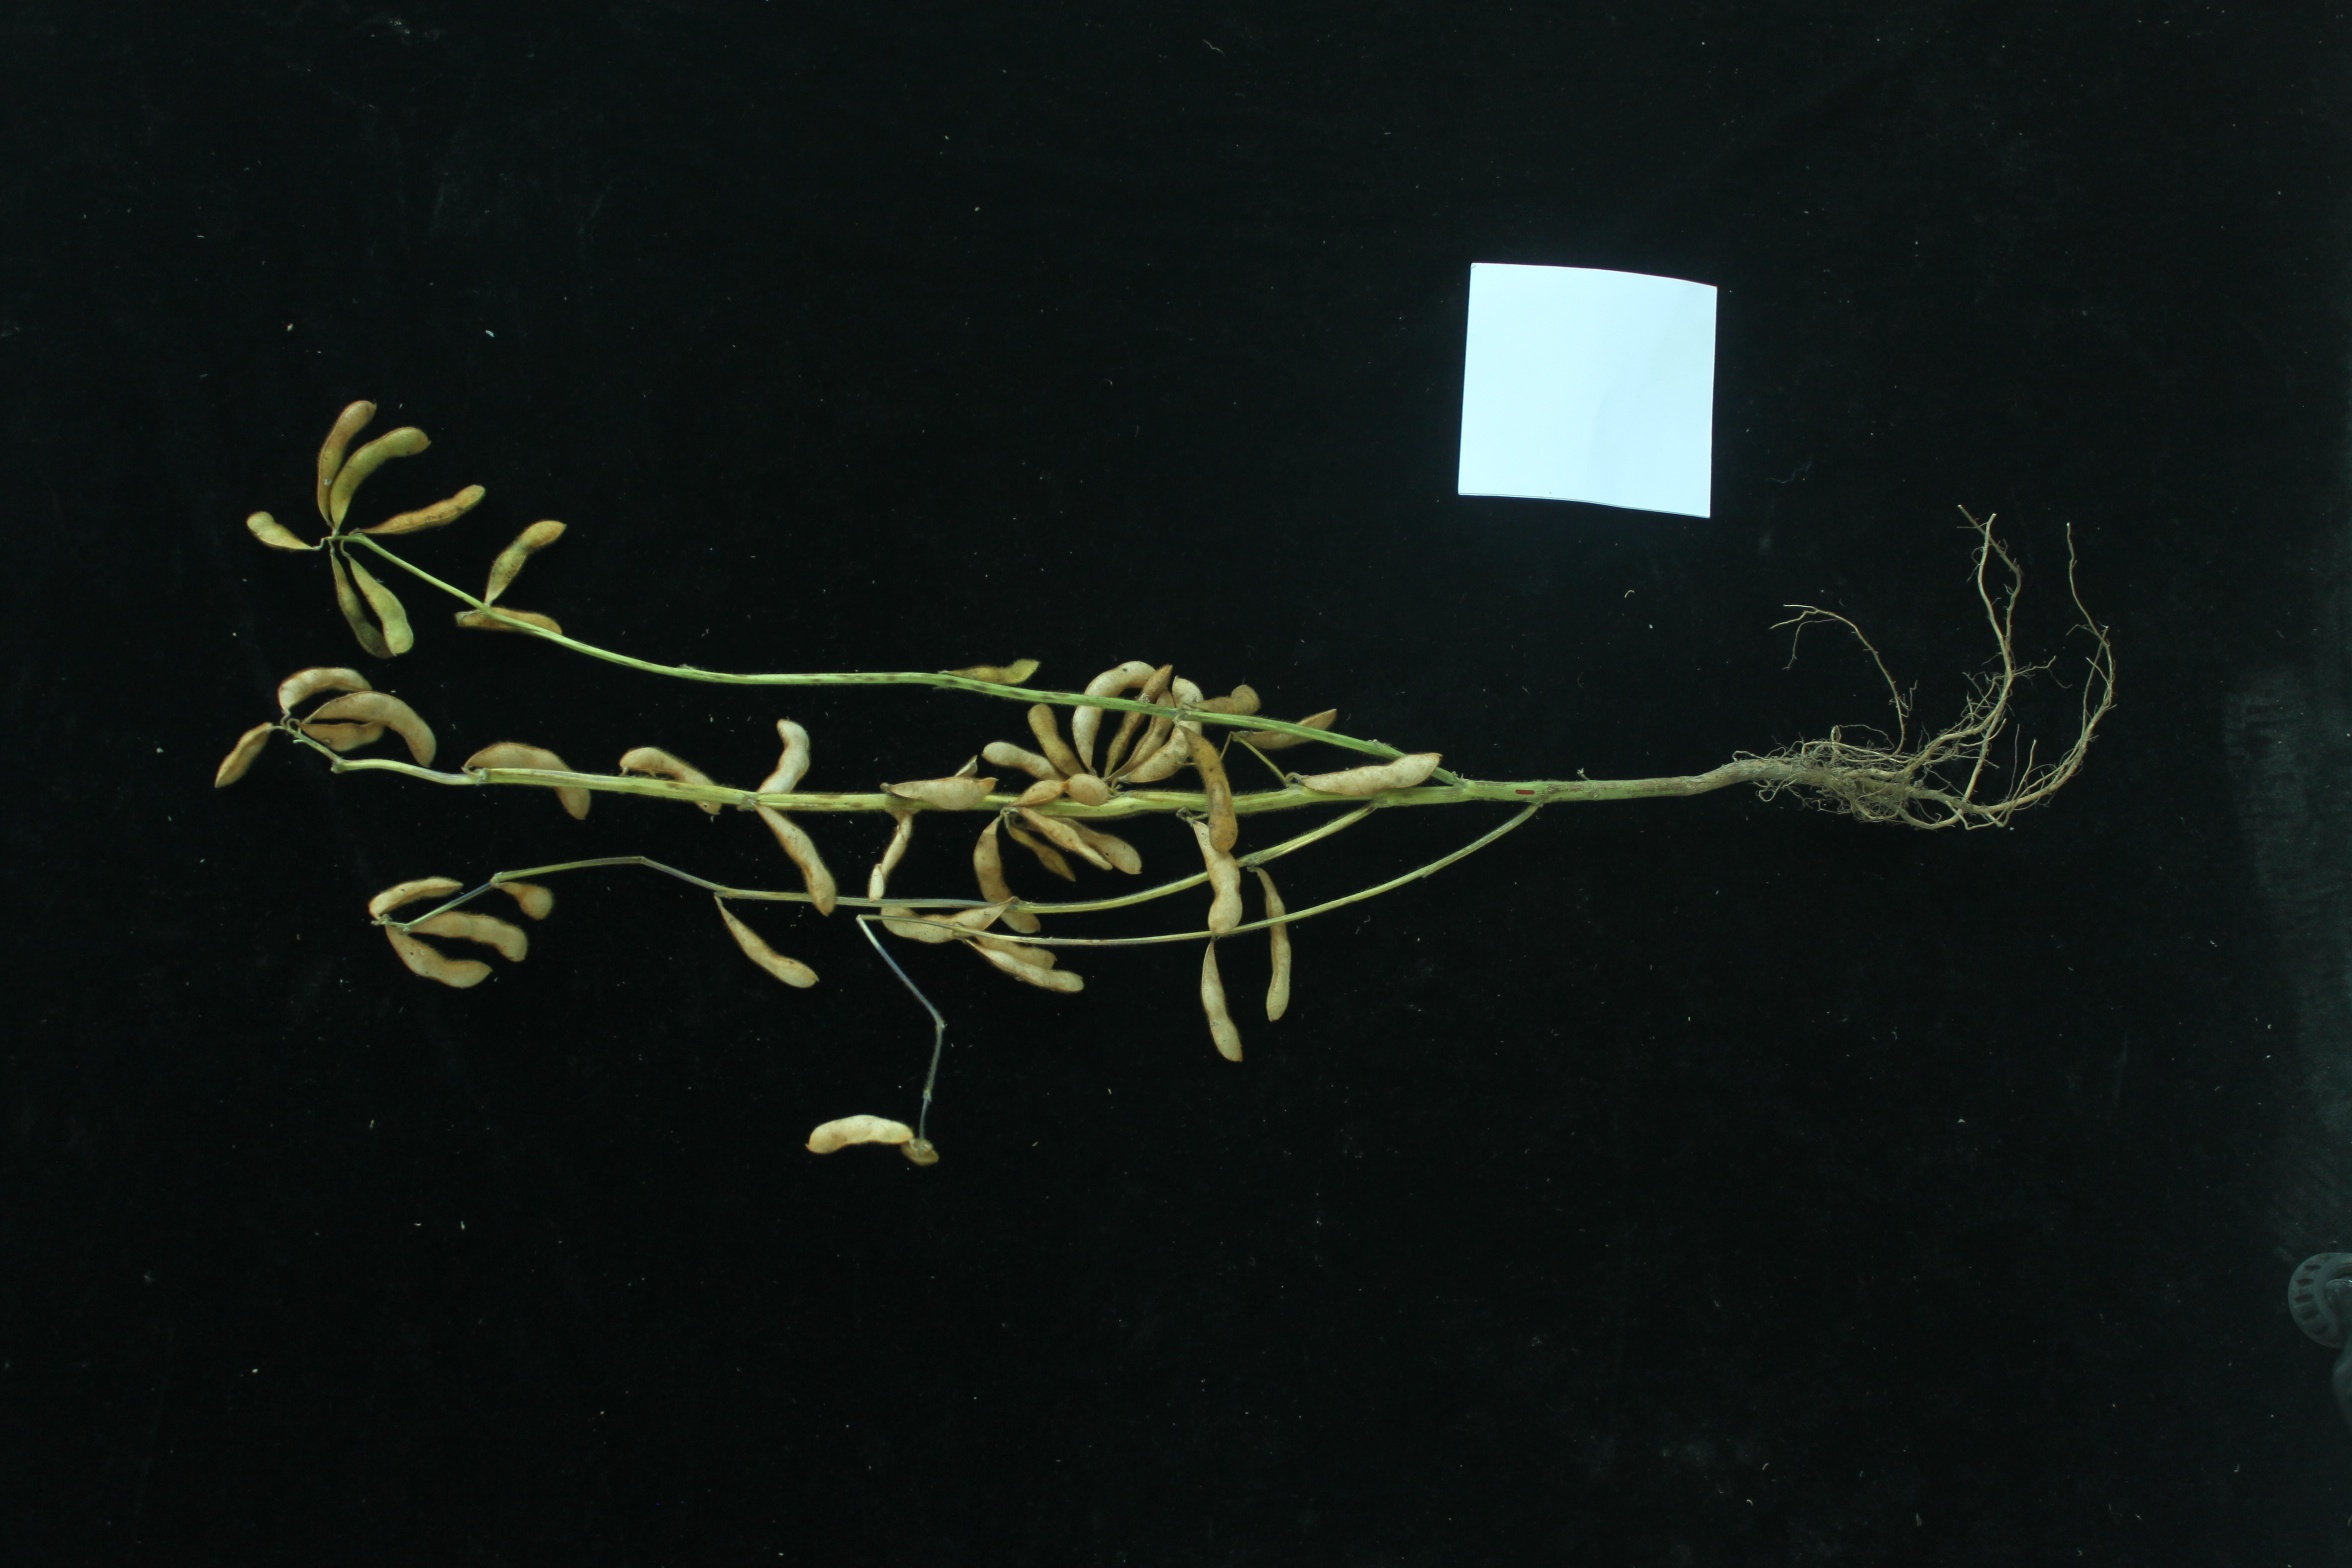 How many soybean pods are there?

46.